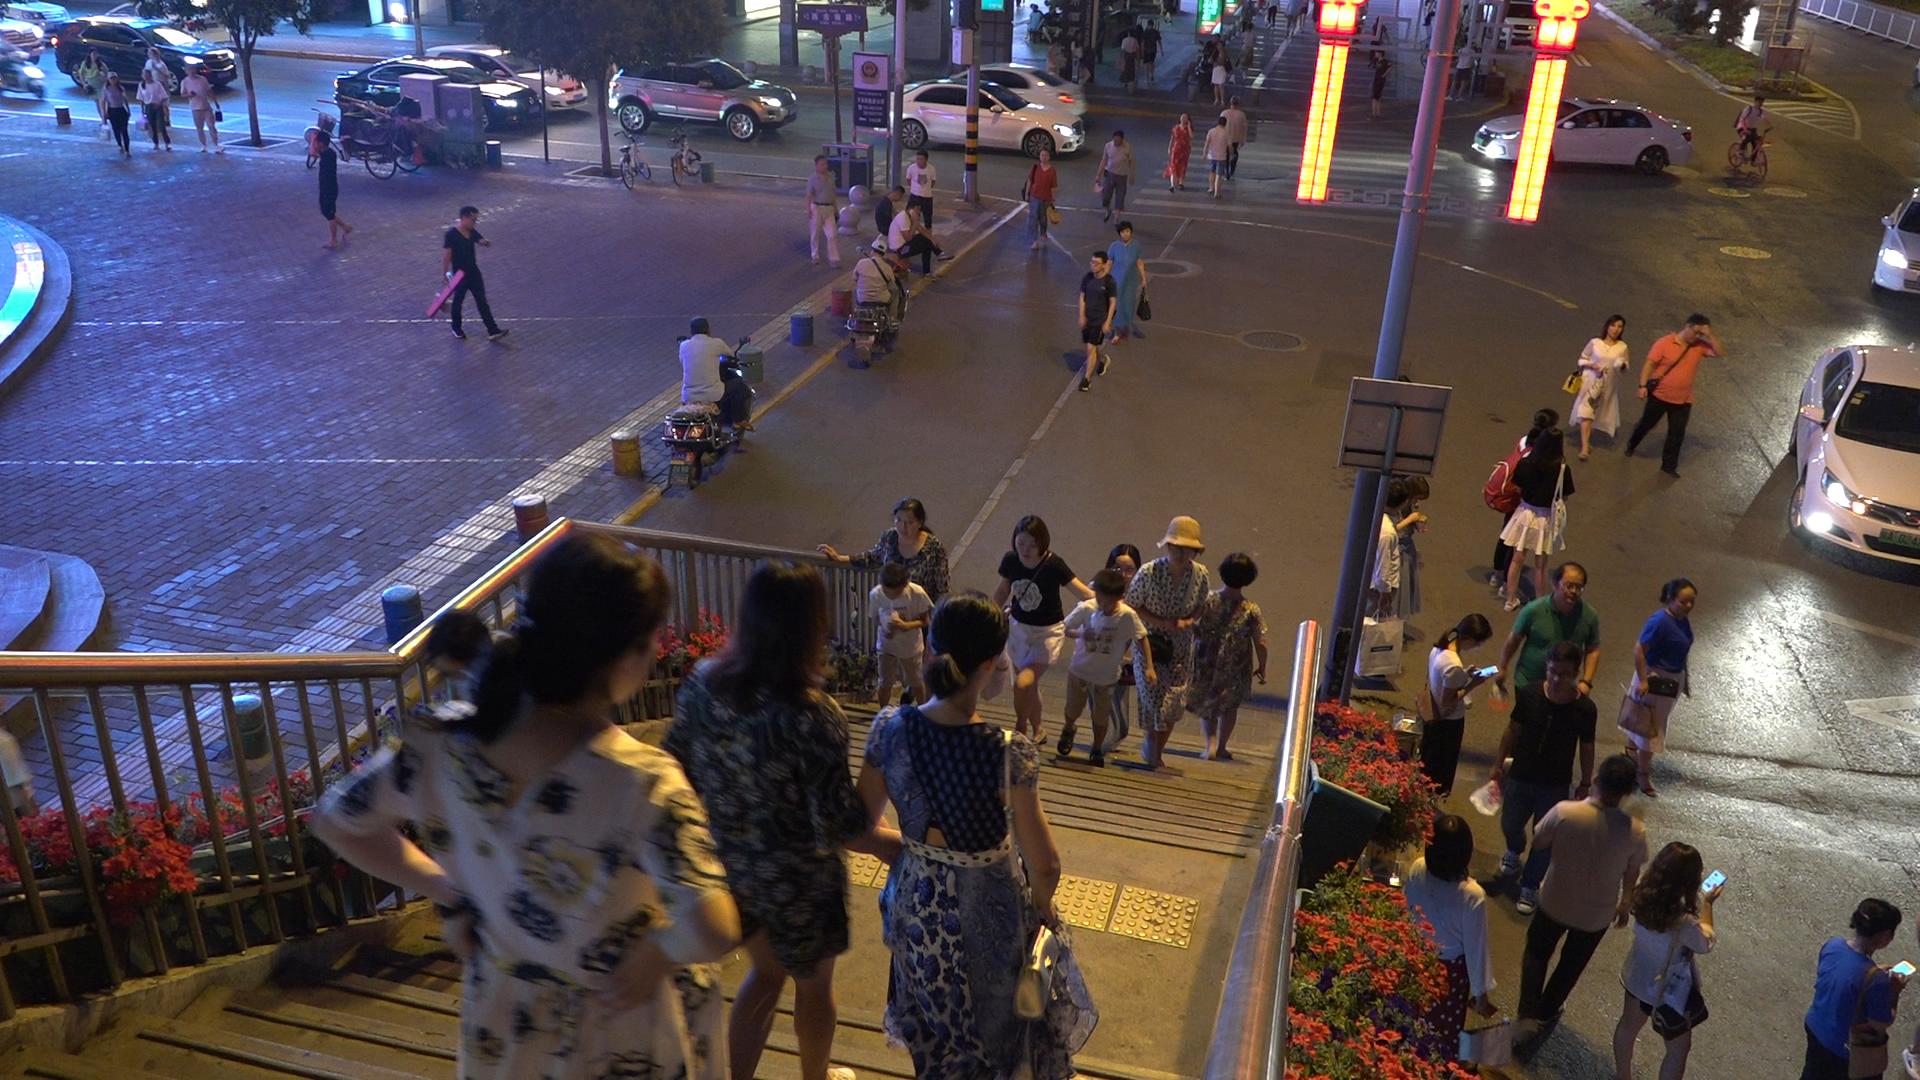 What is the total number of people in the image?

60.